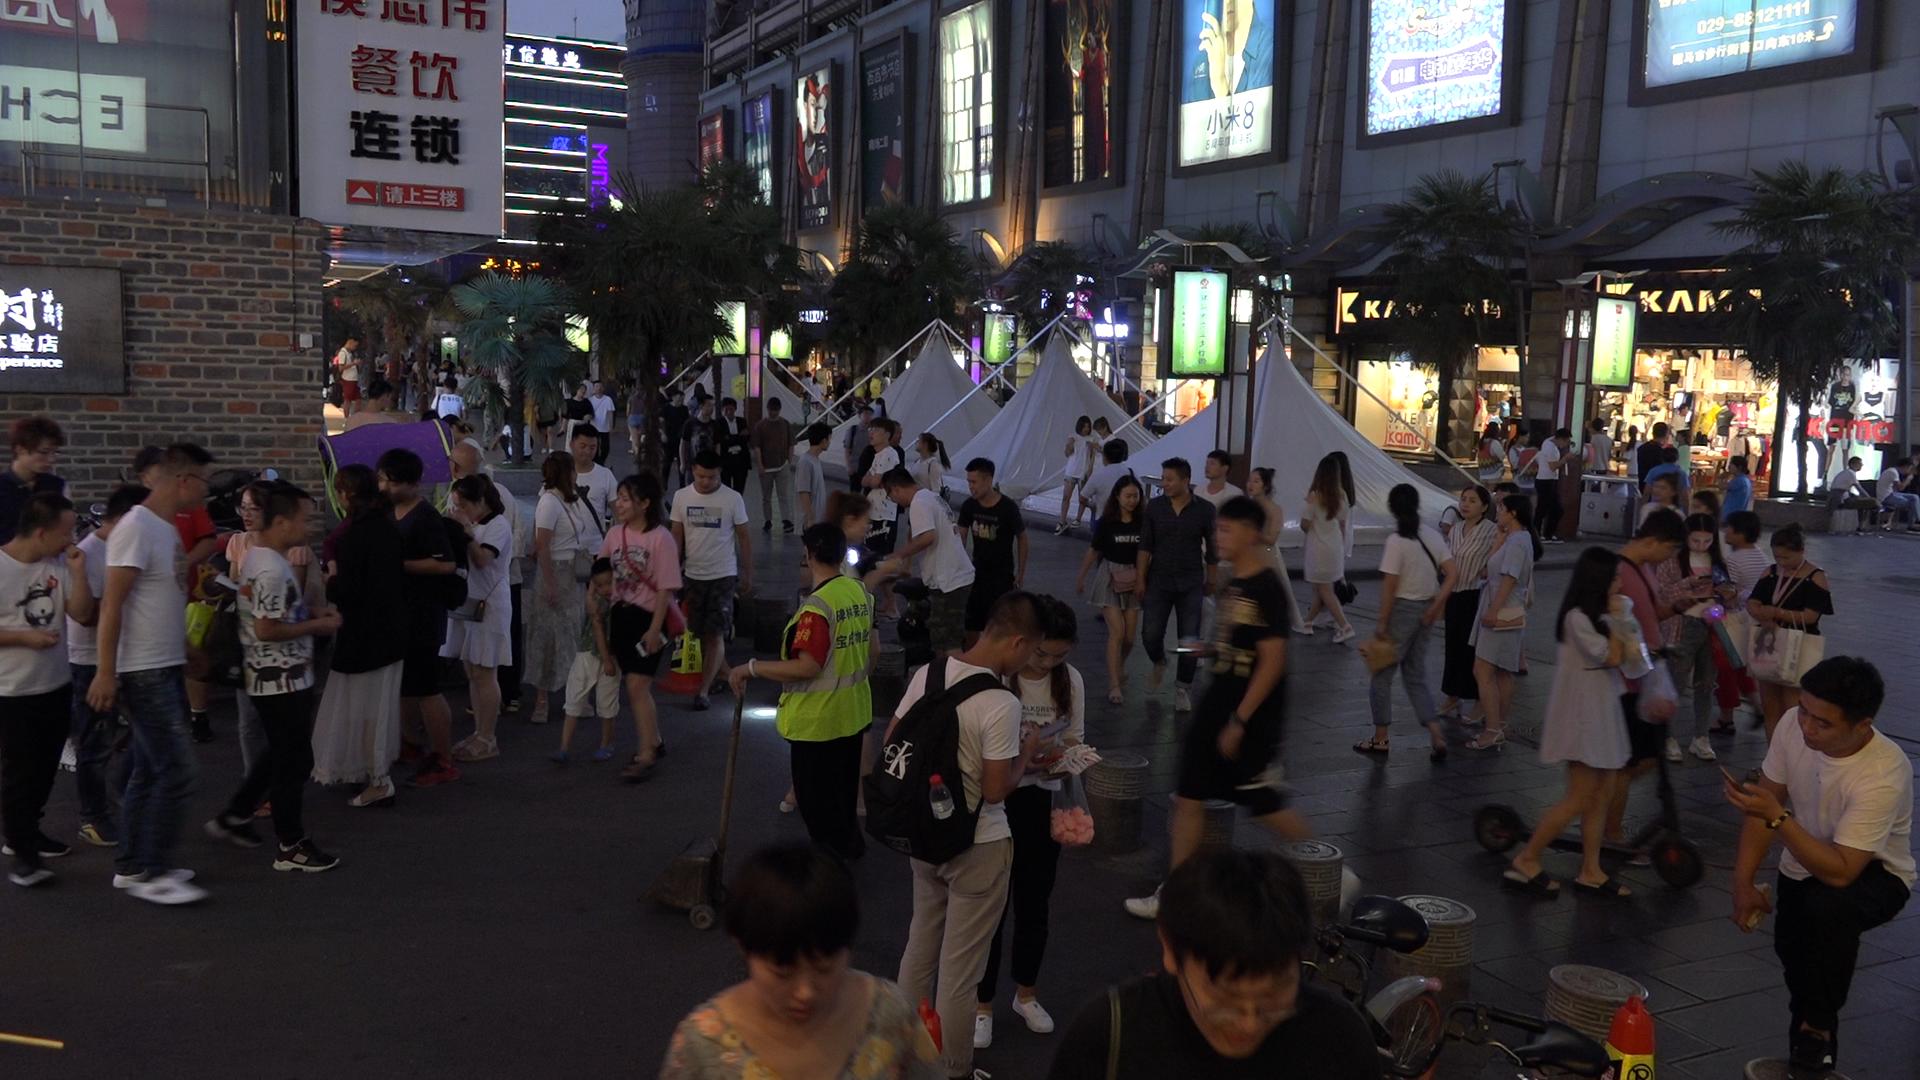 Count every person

98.